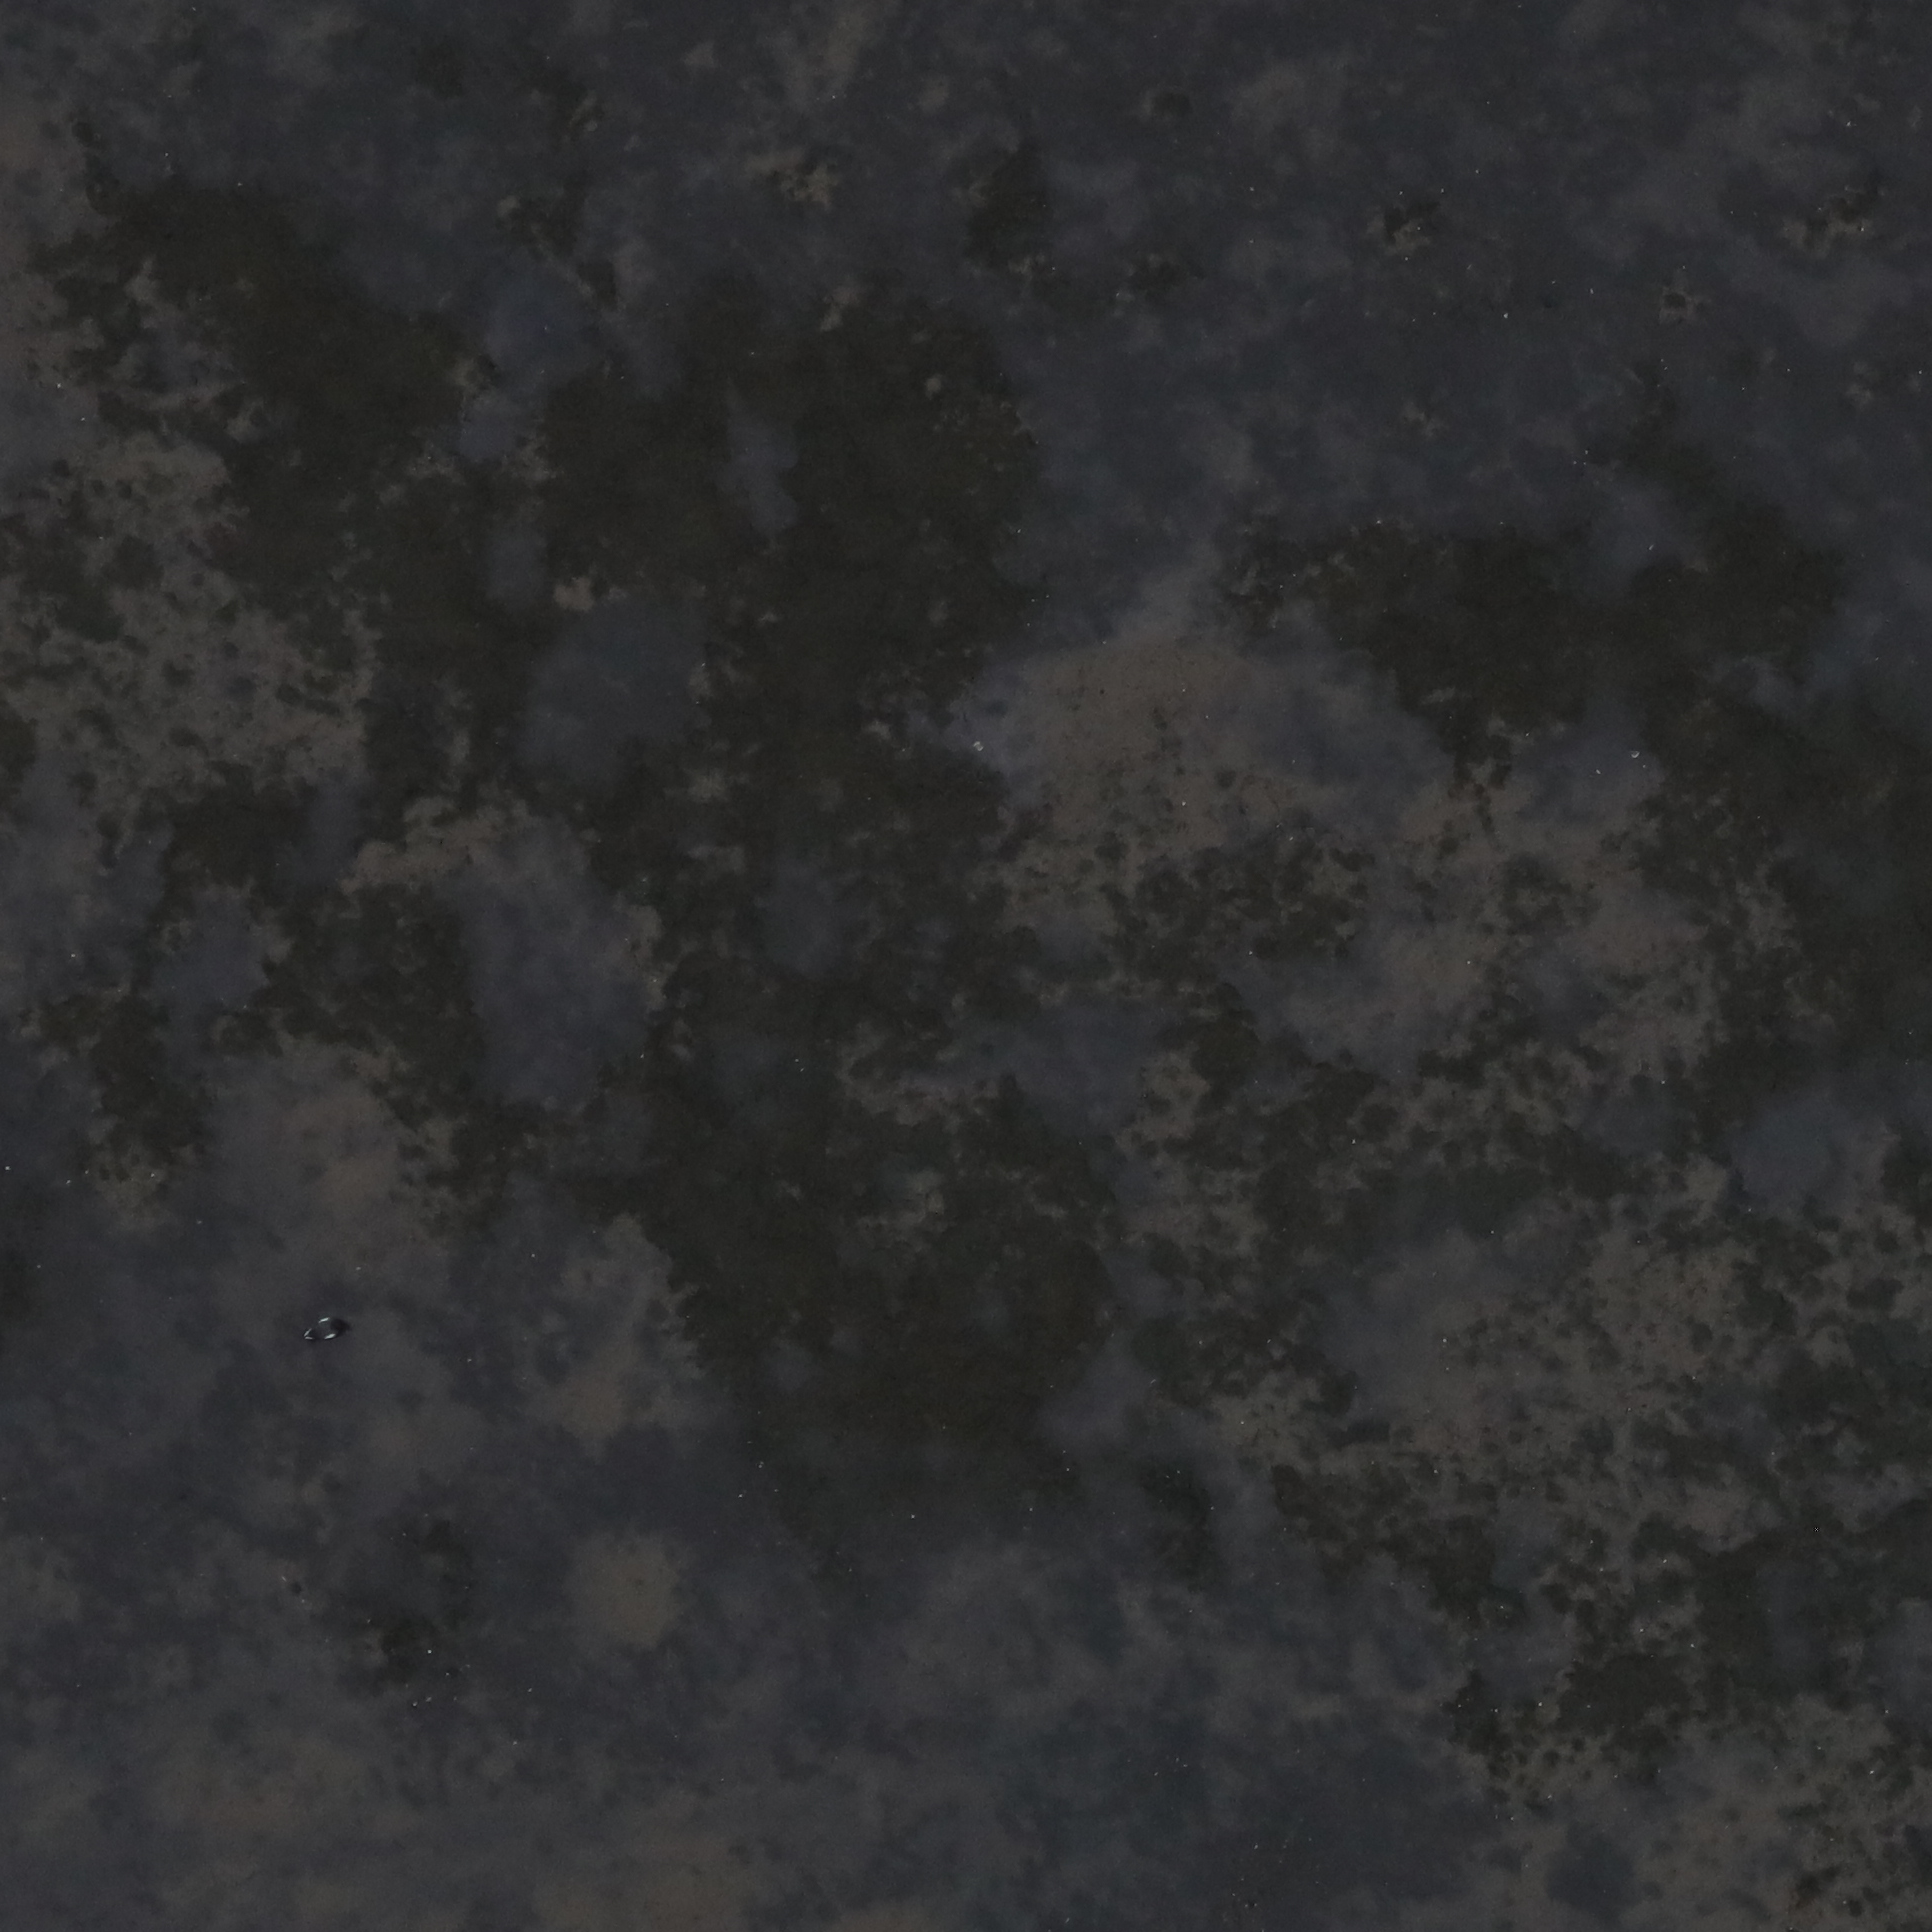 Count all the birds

1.